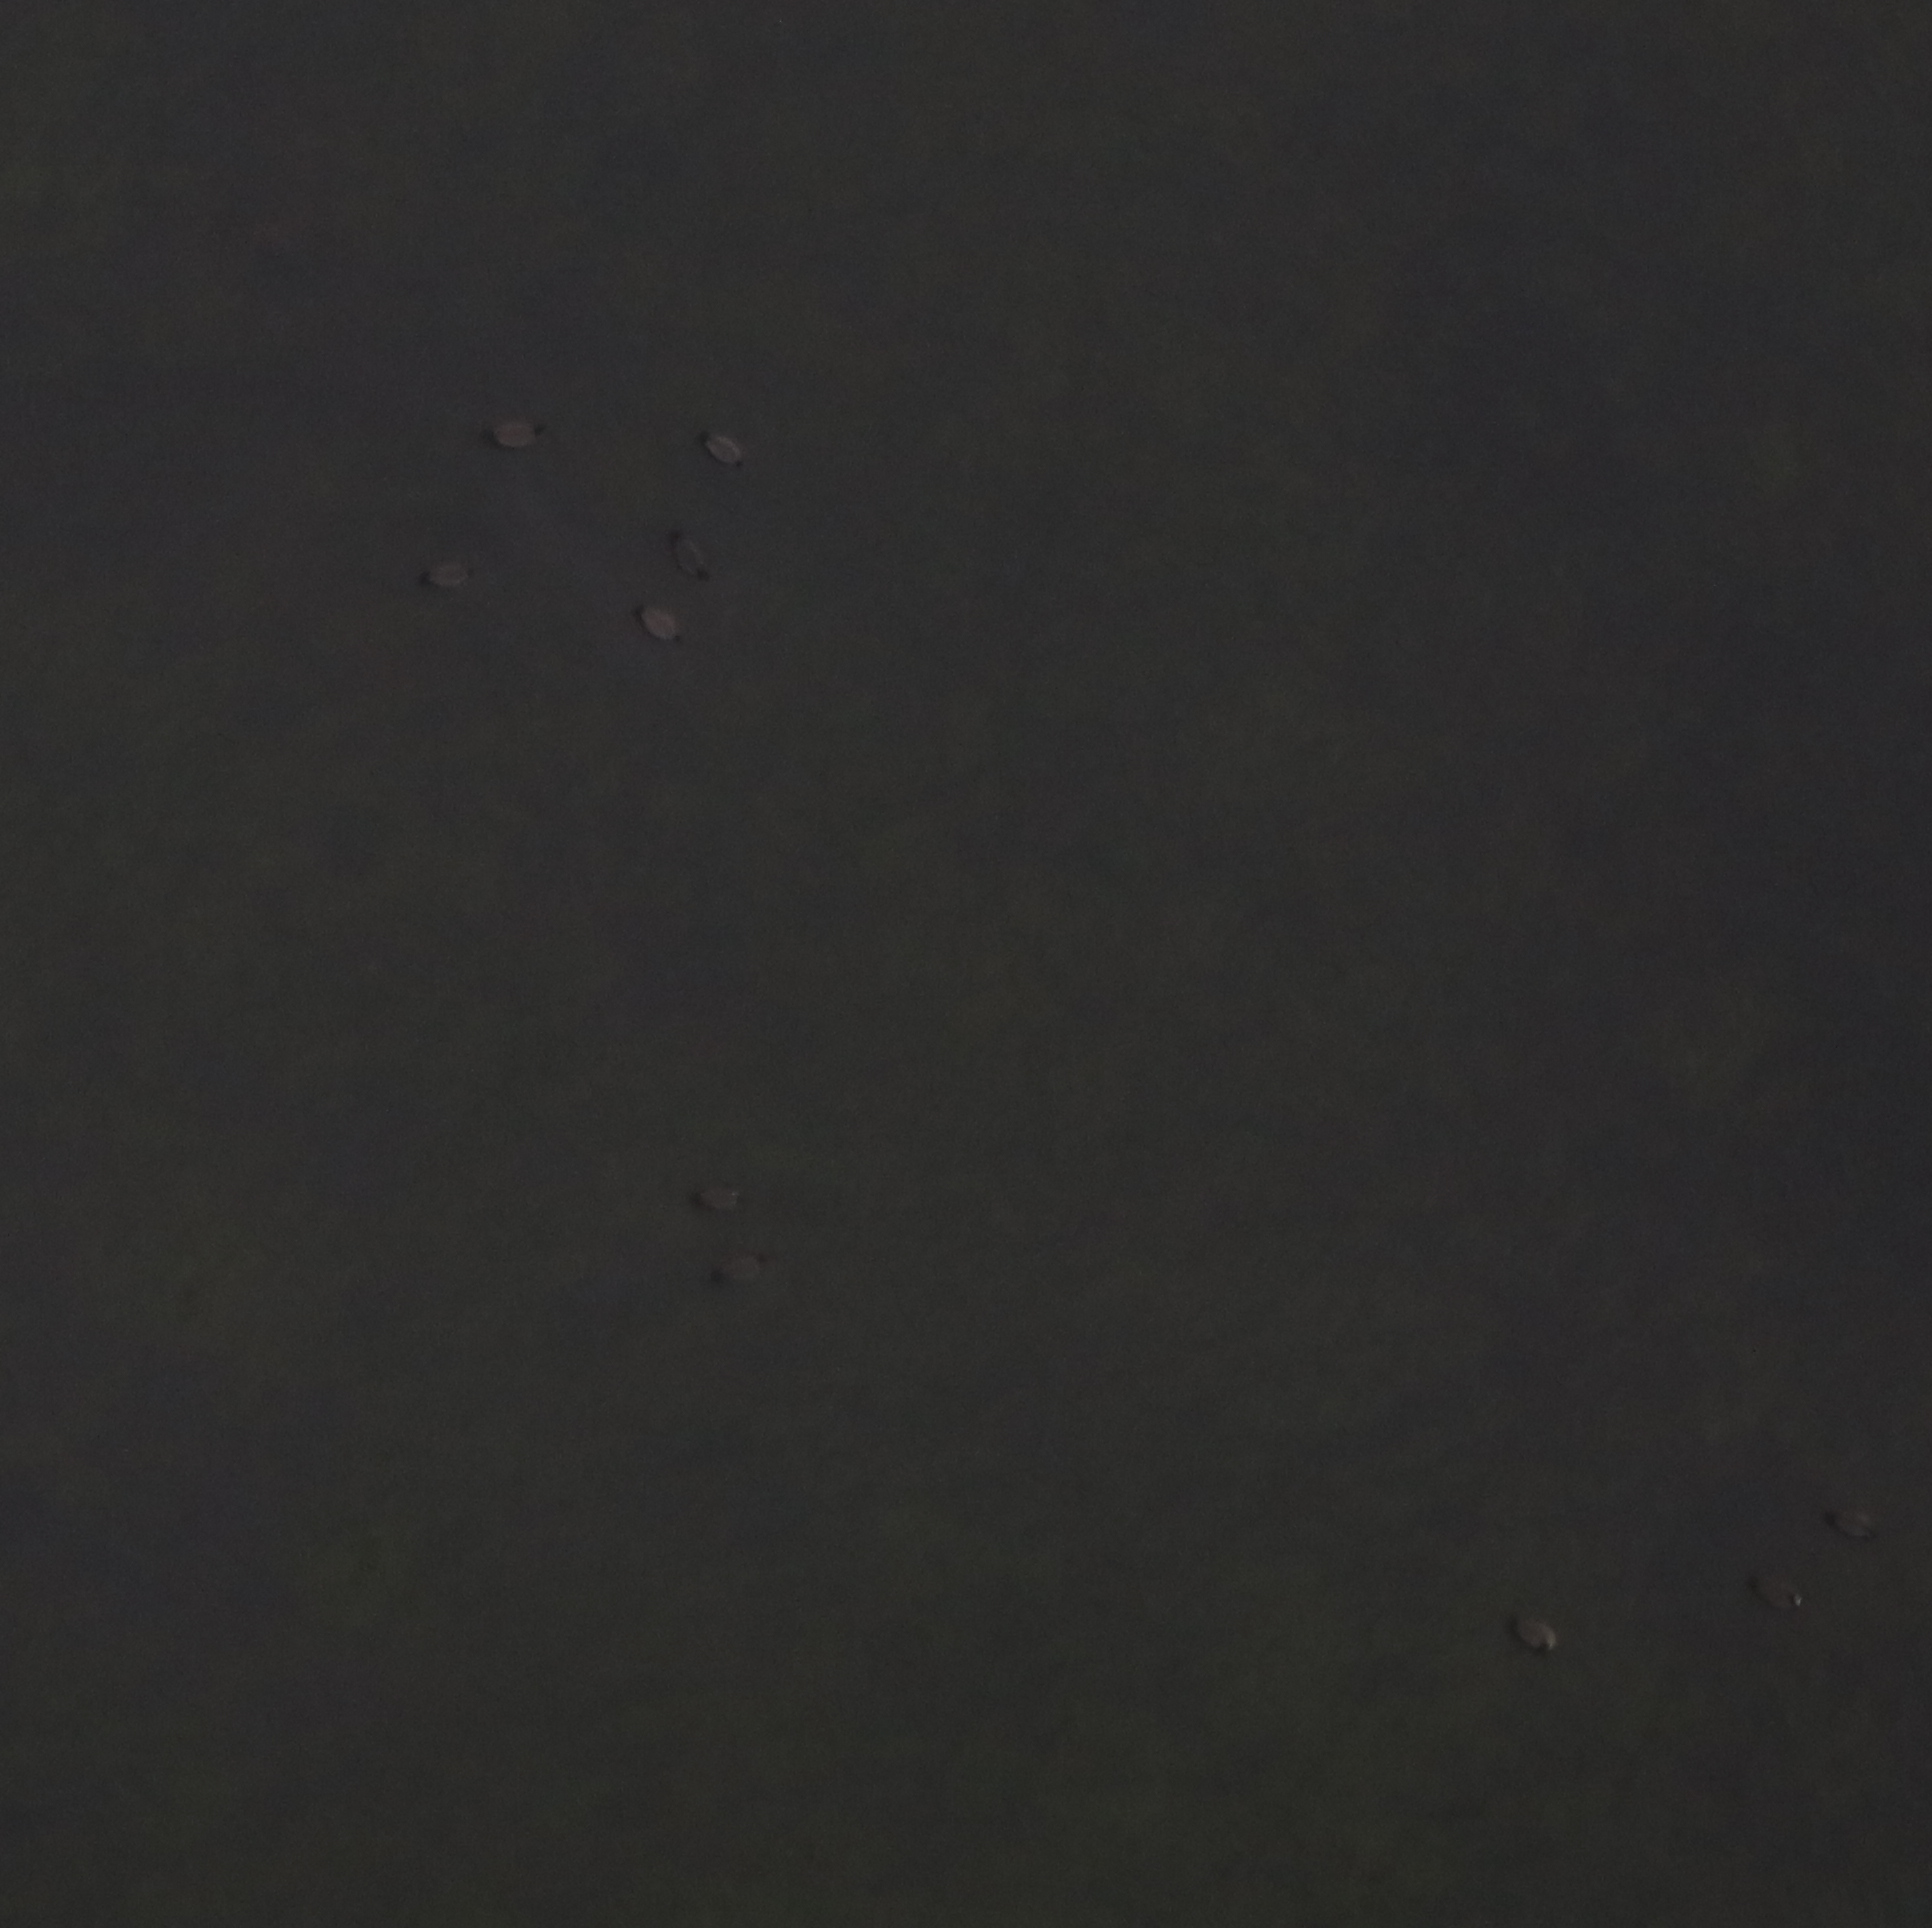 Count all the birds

10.